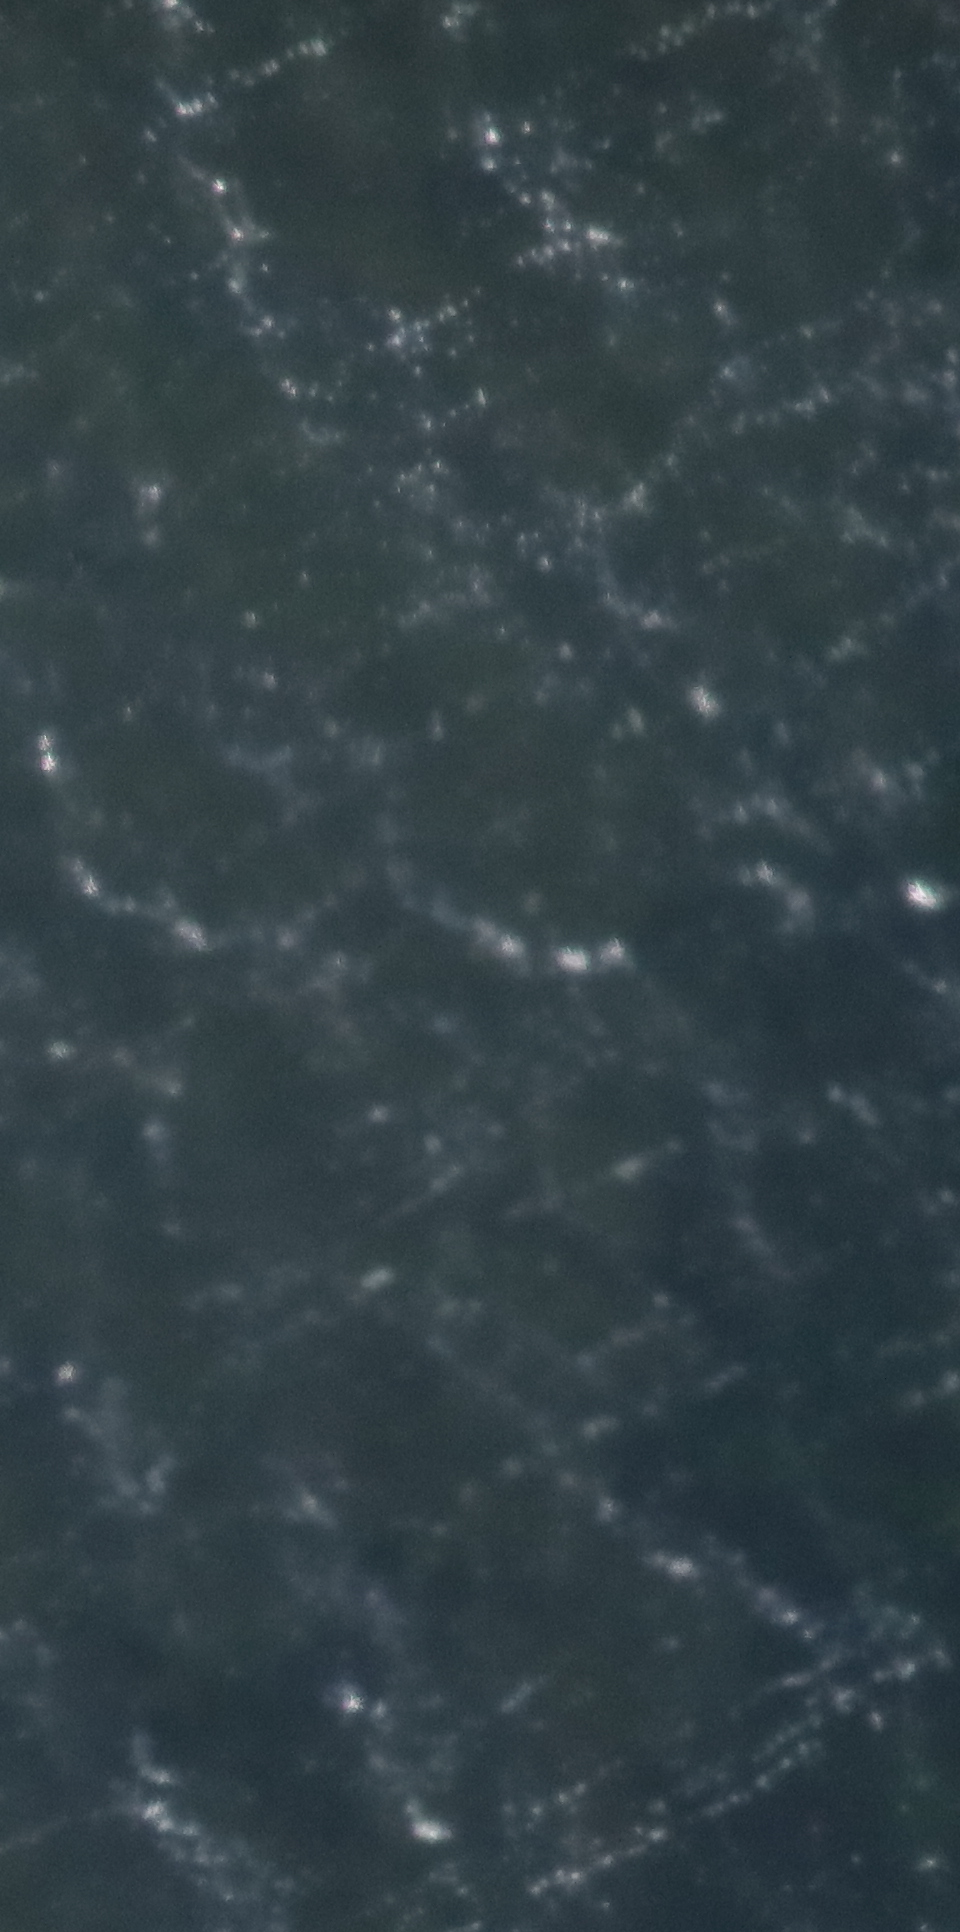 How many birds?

0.